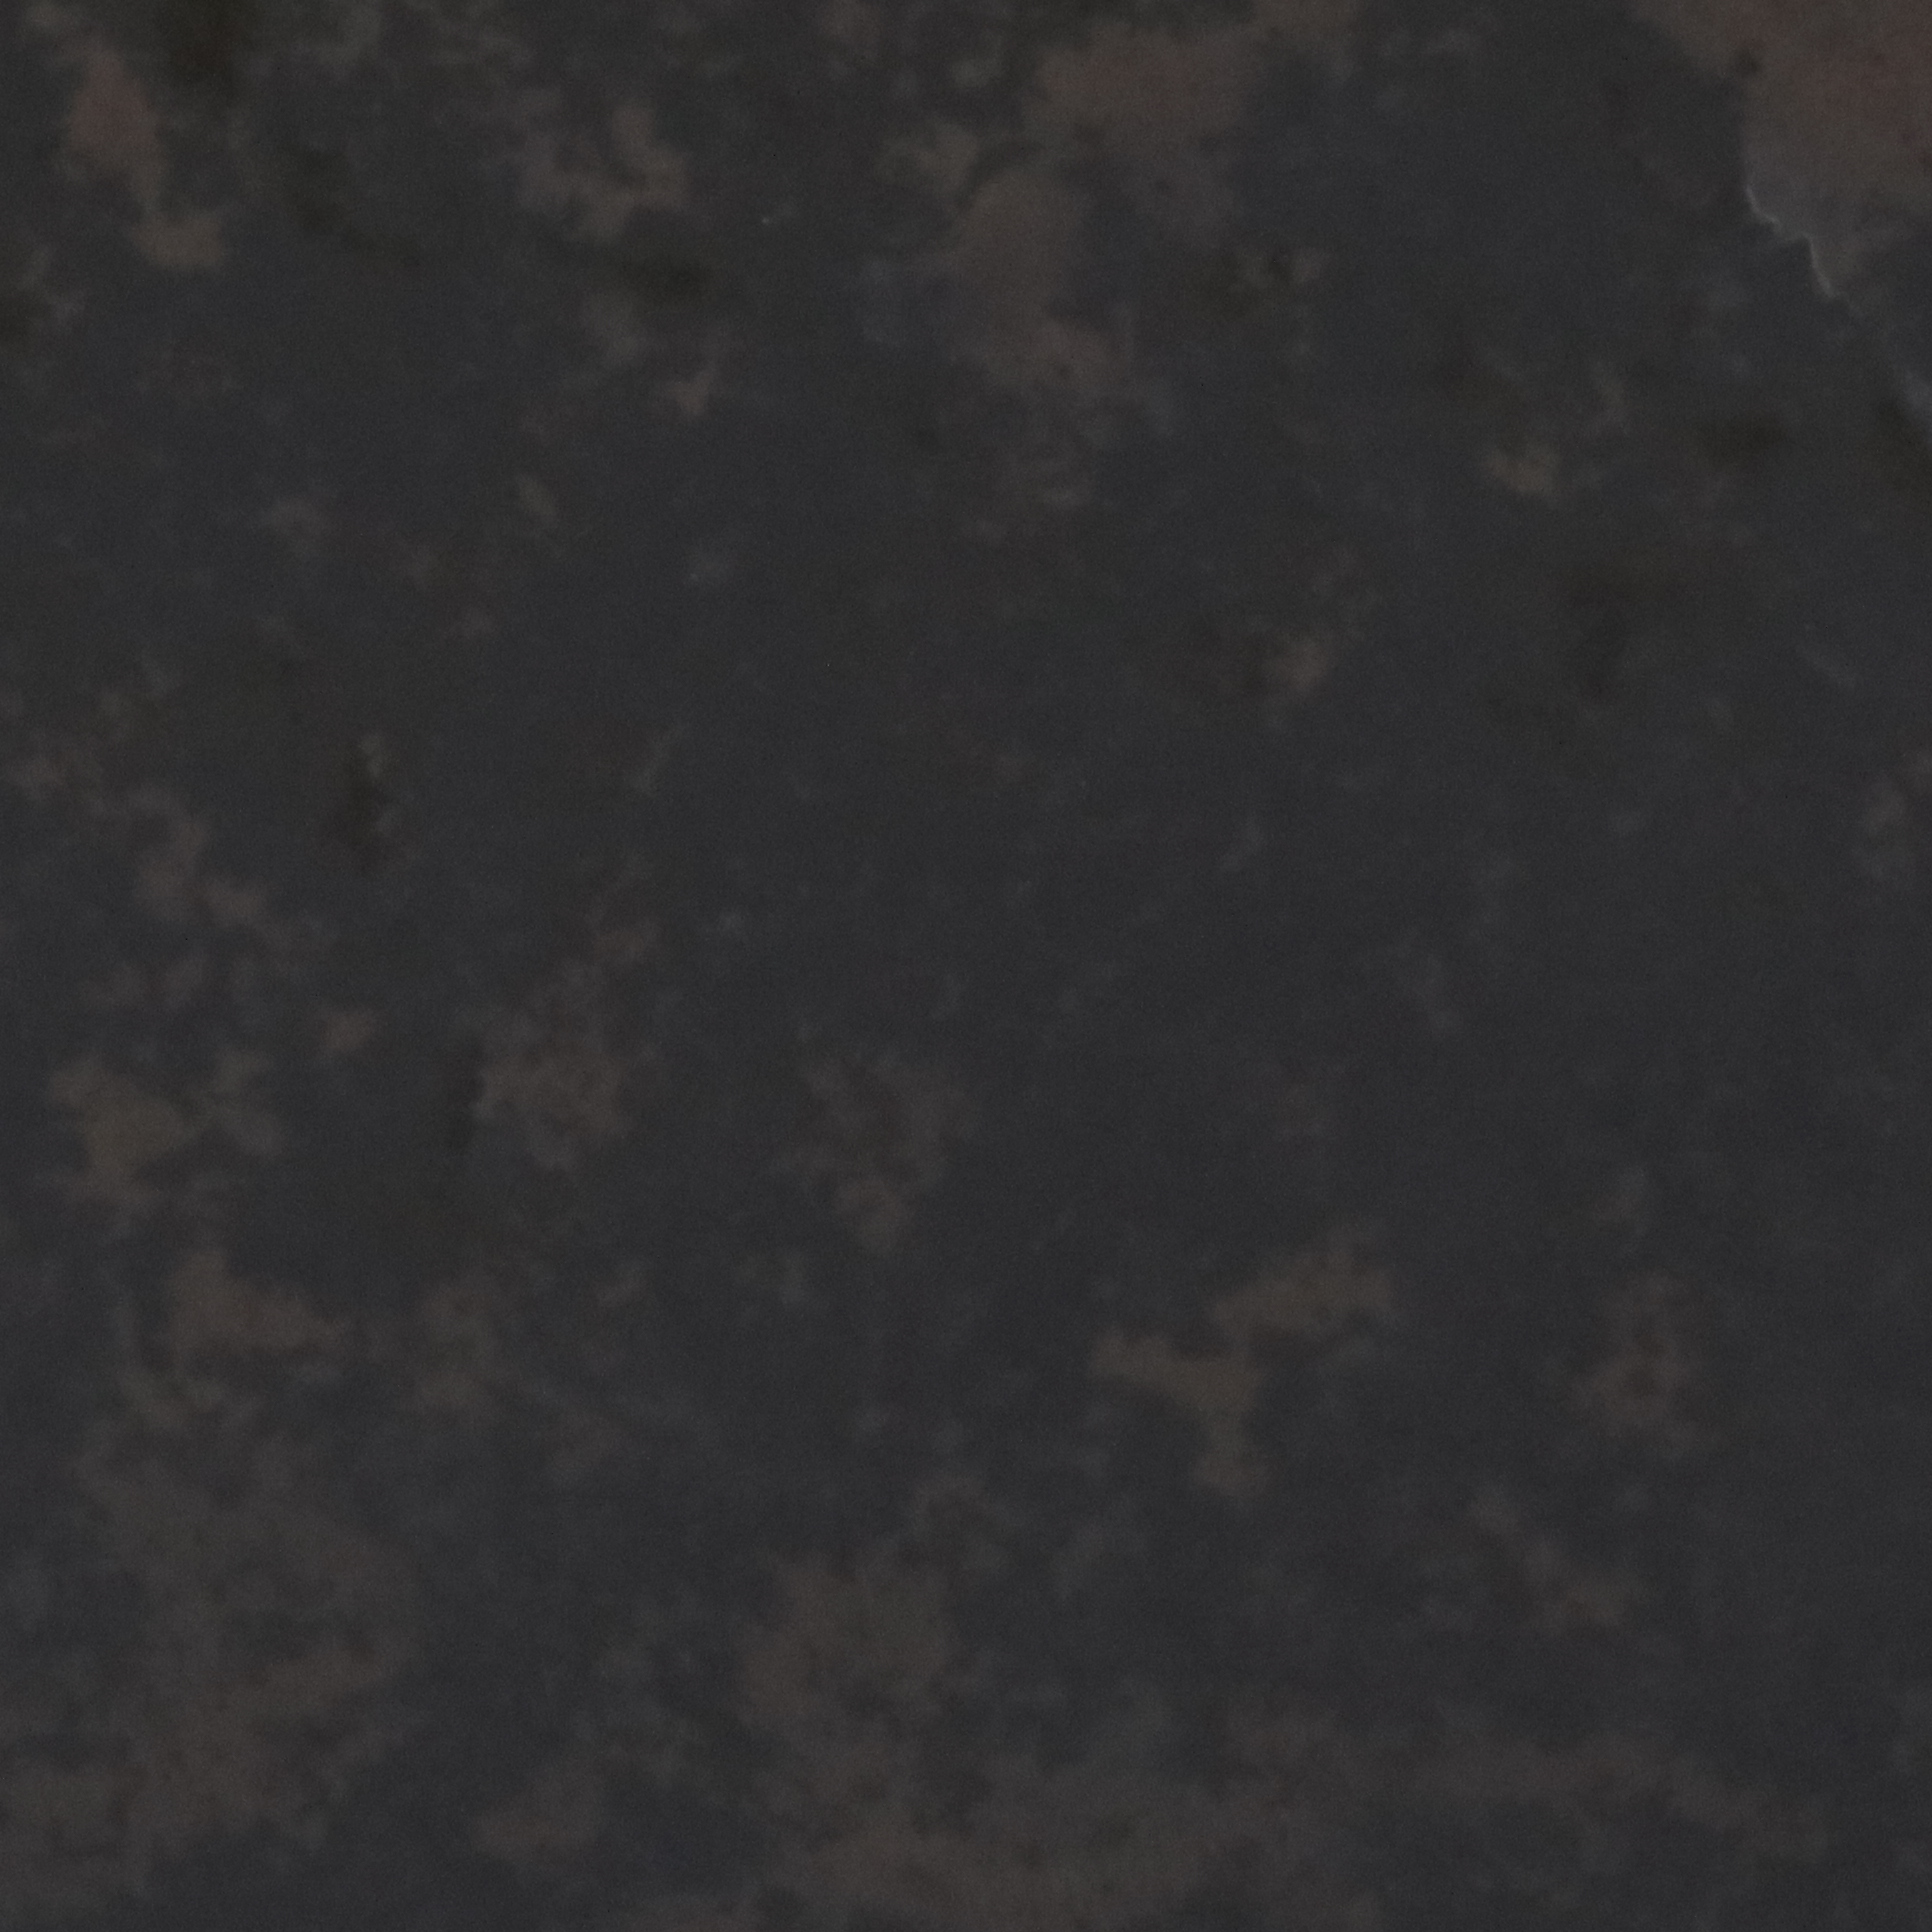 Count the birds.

0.